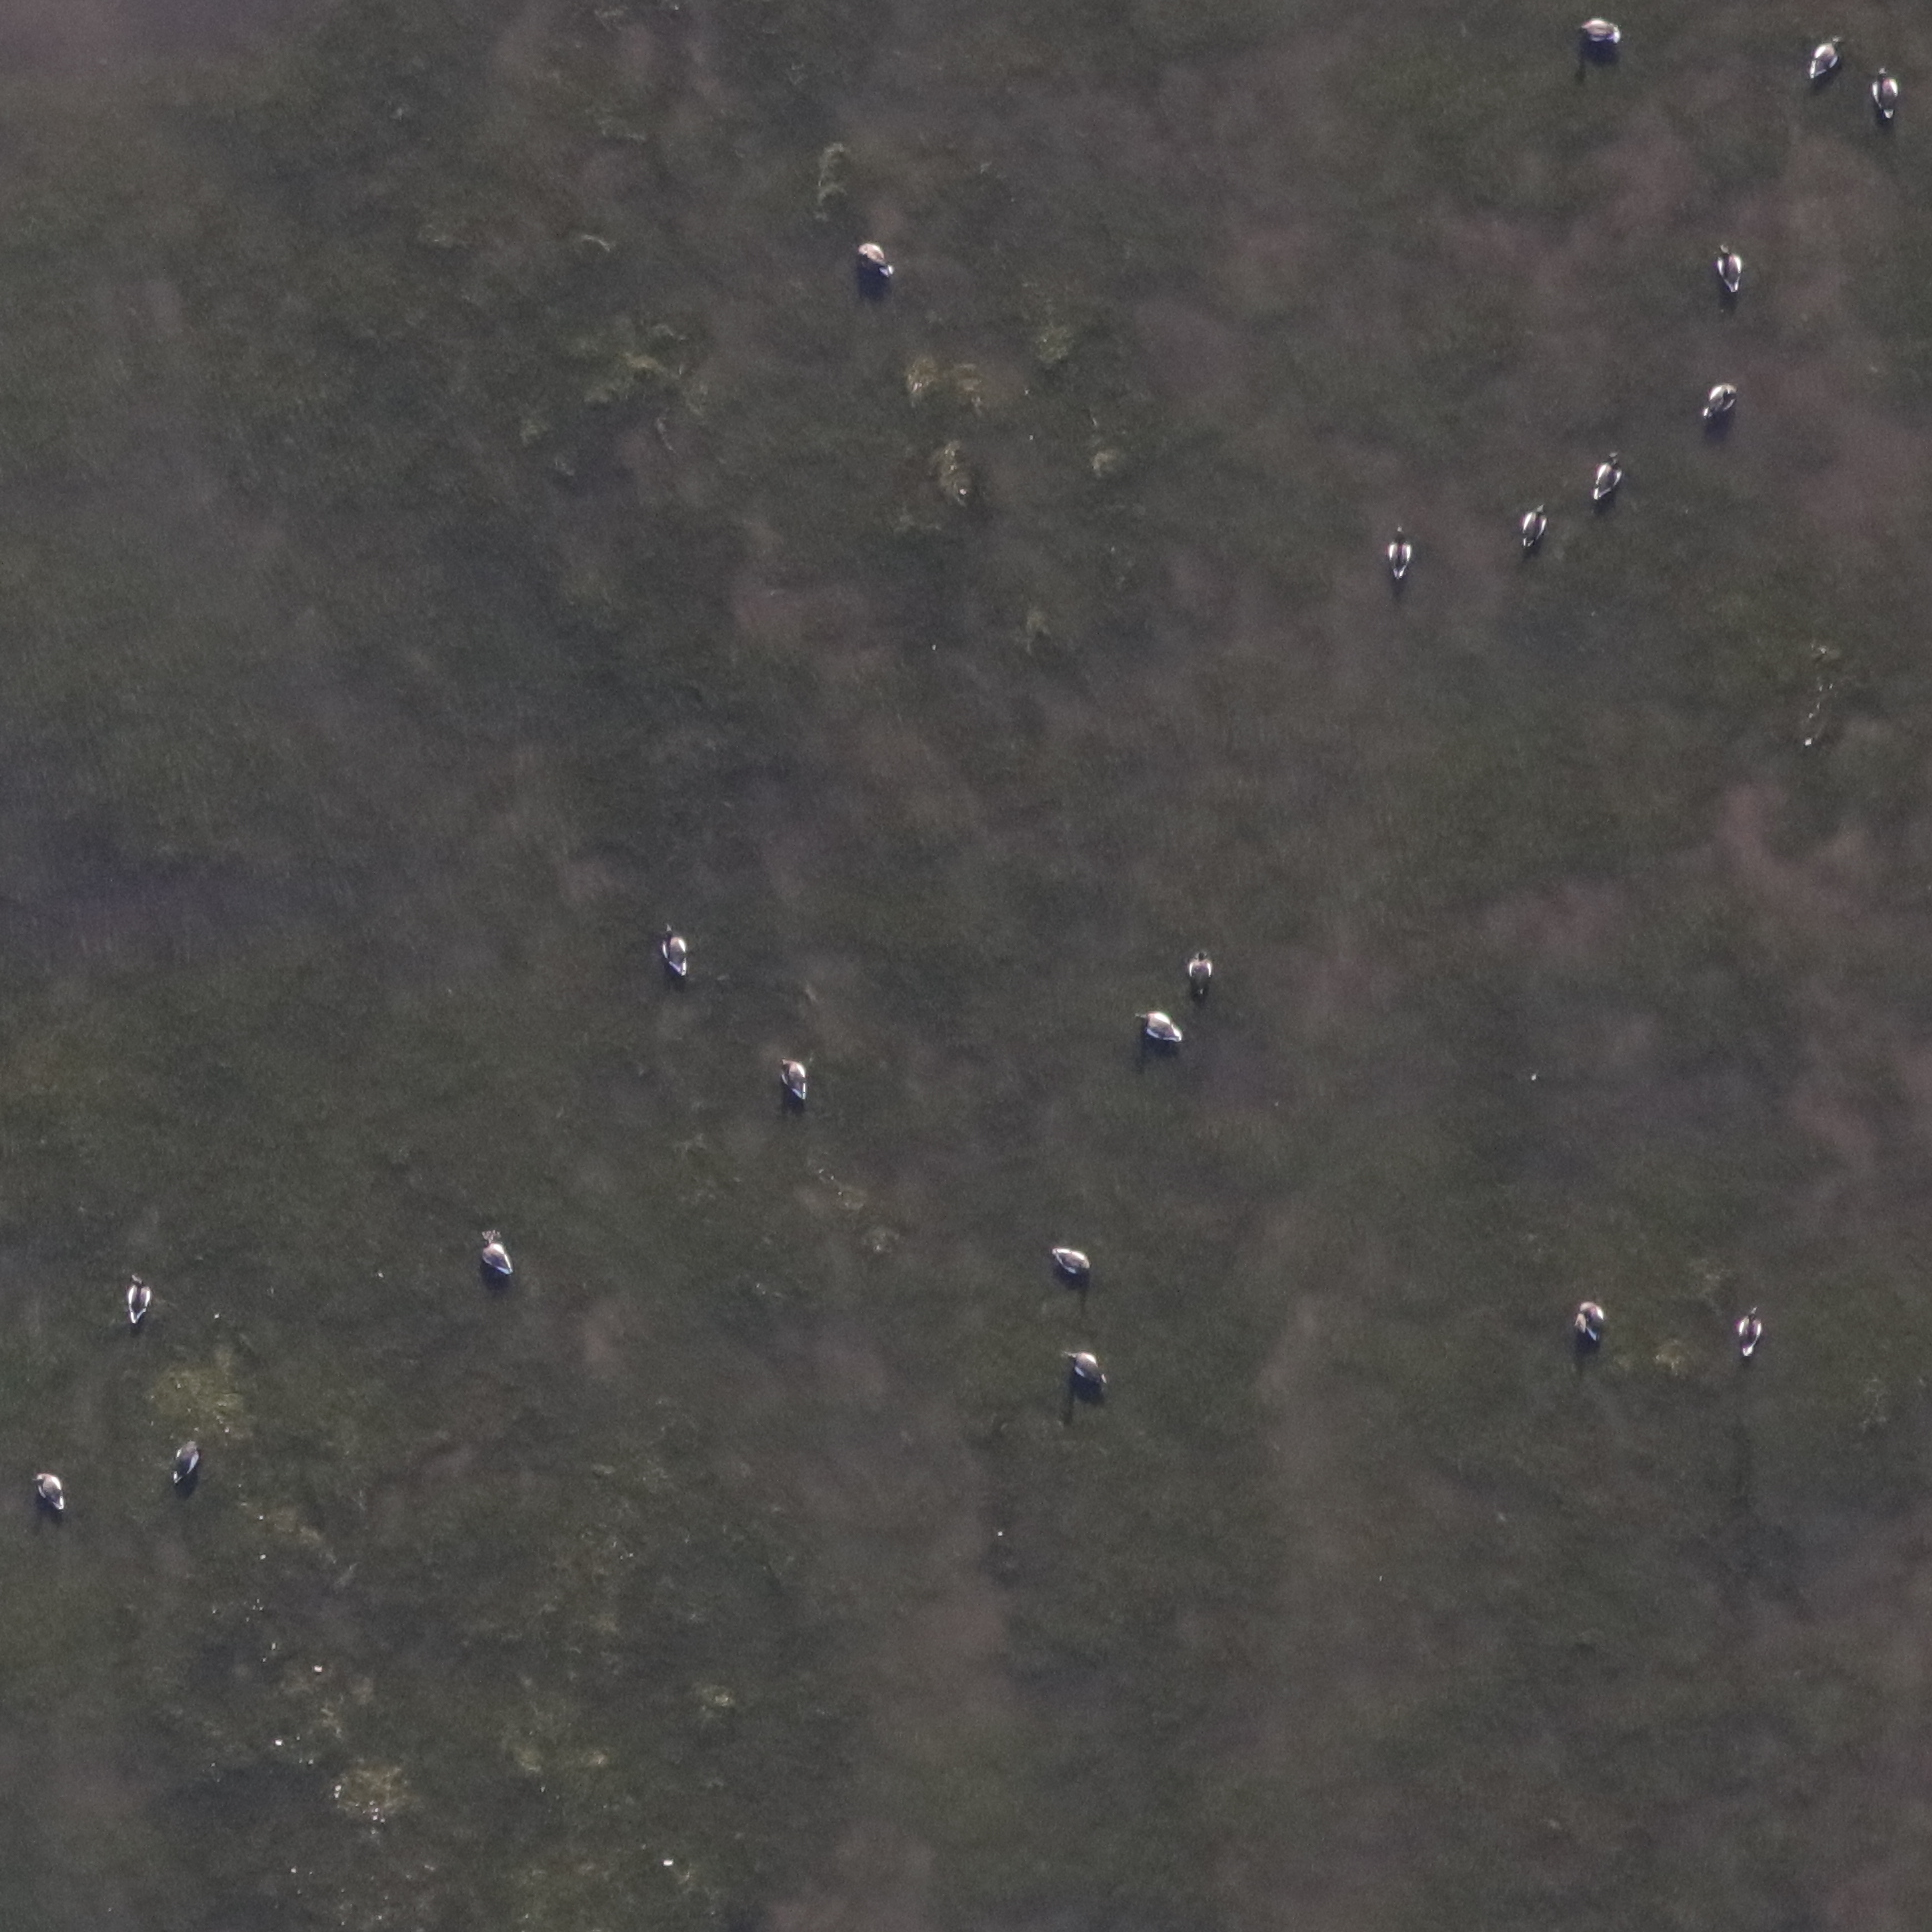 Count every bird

21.